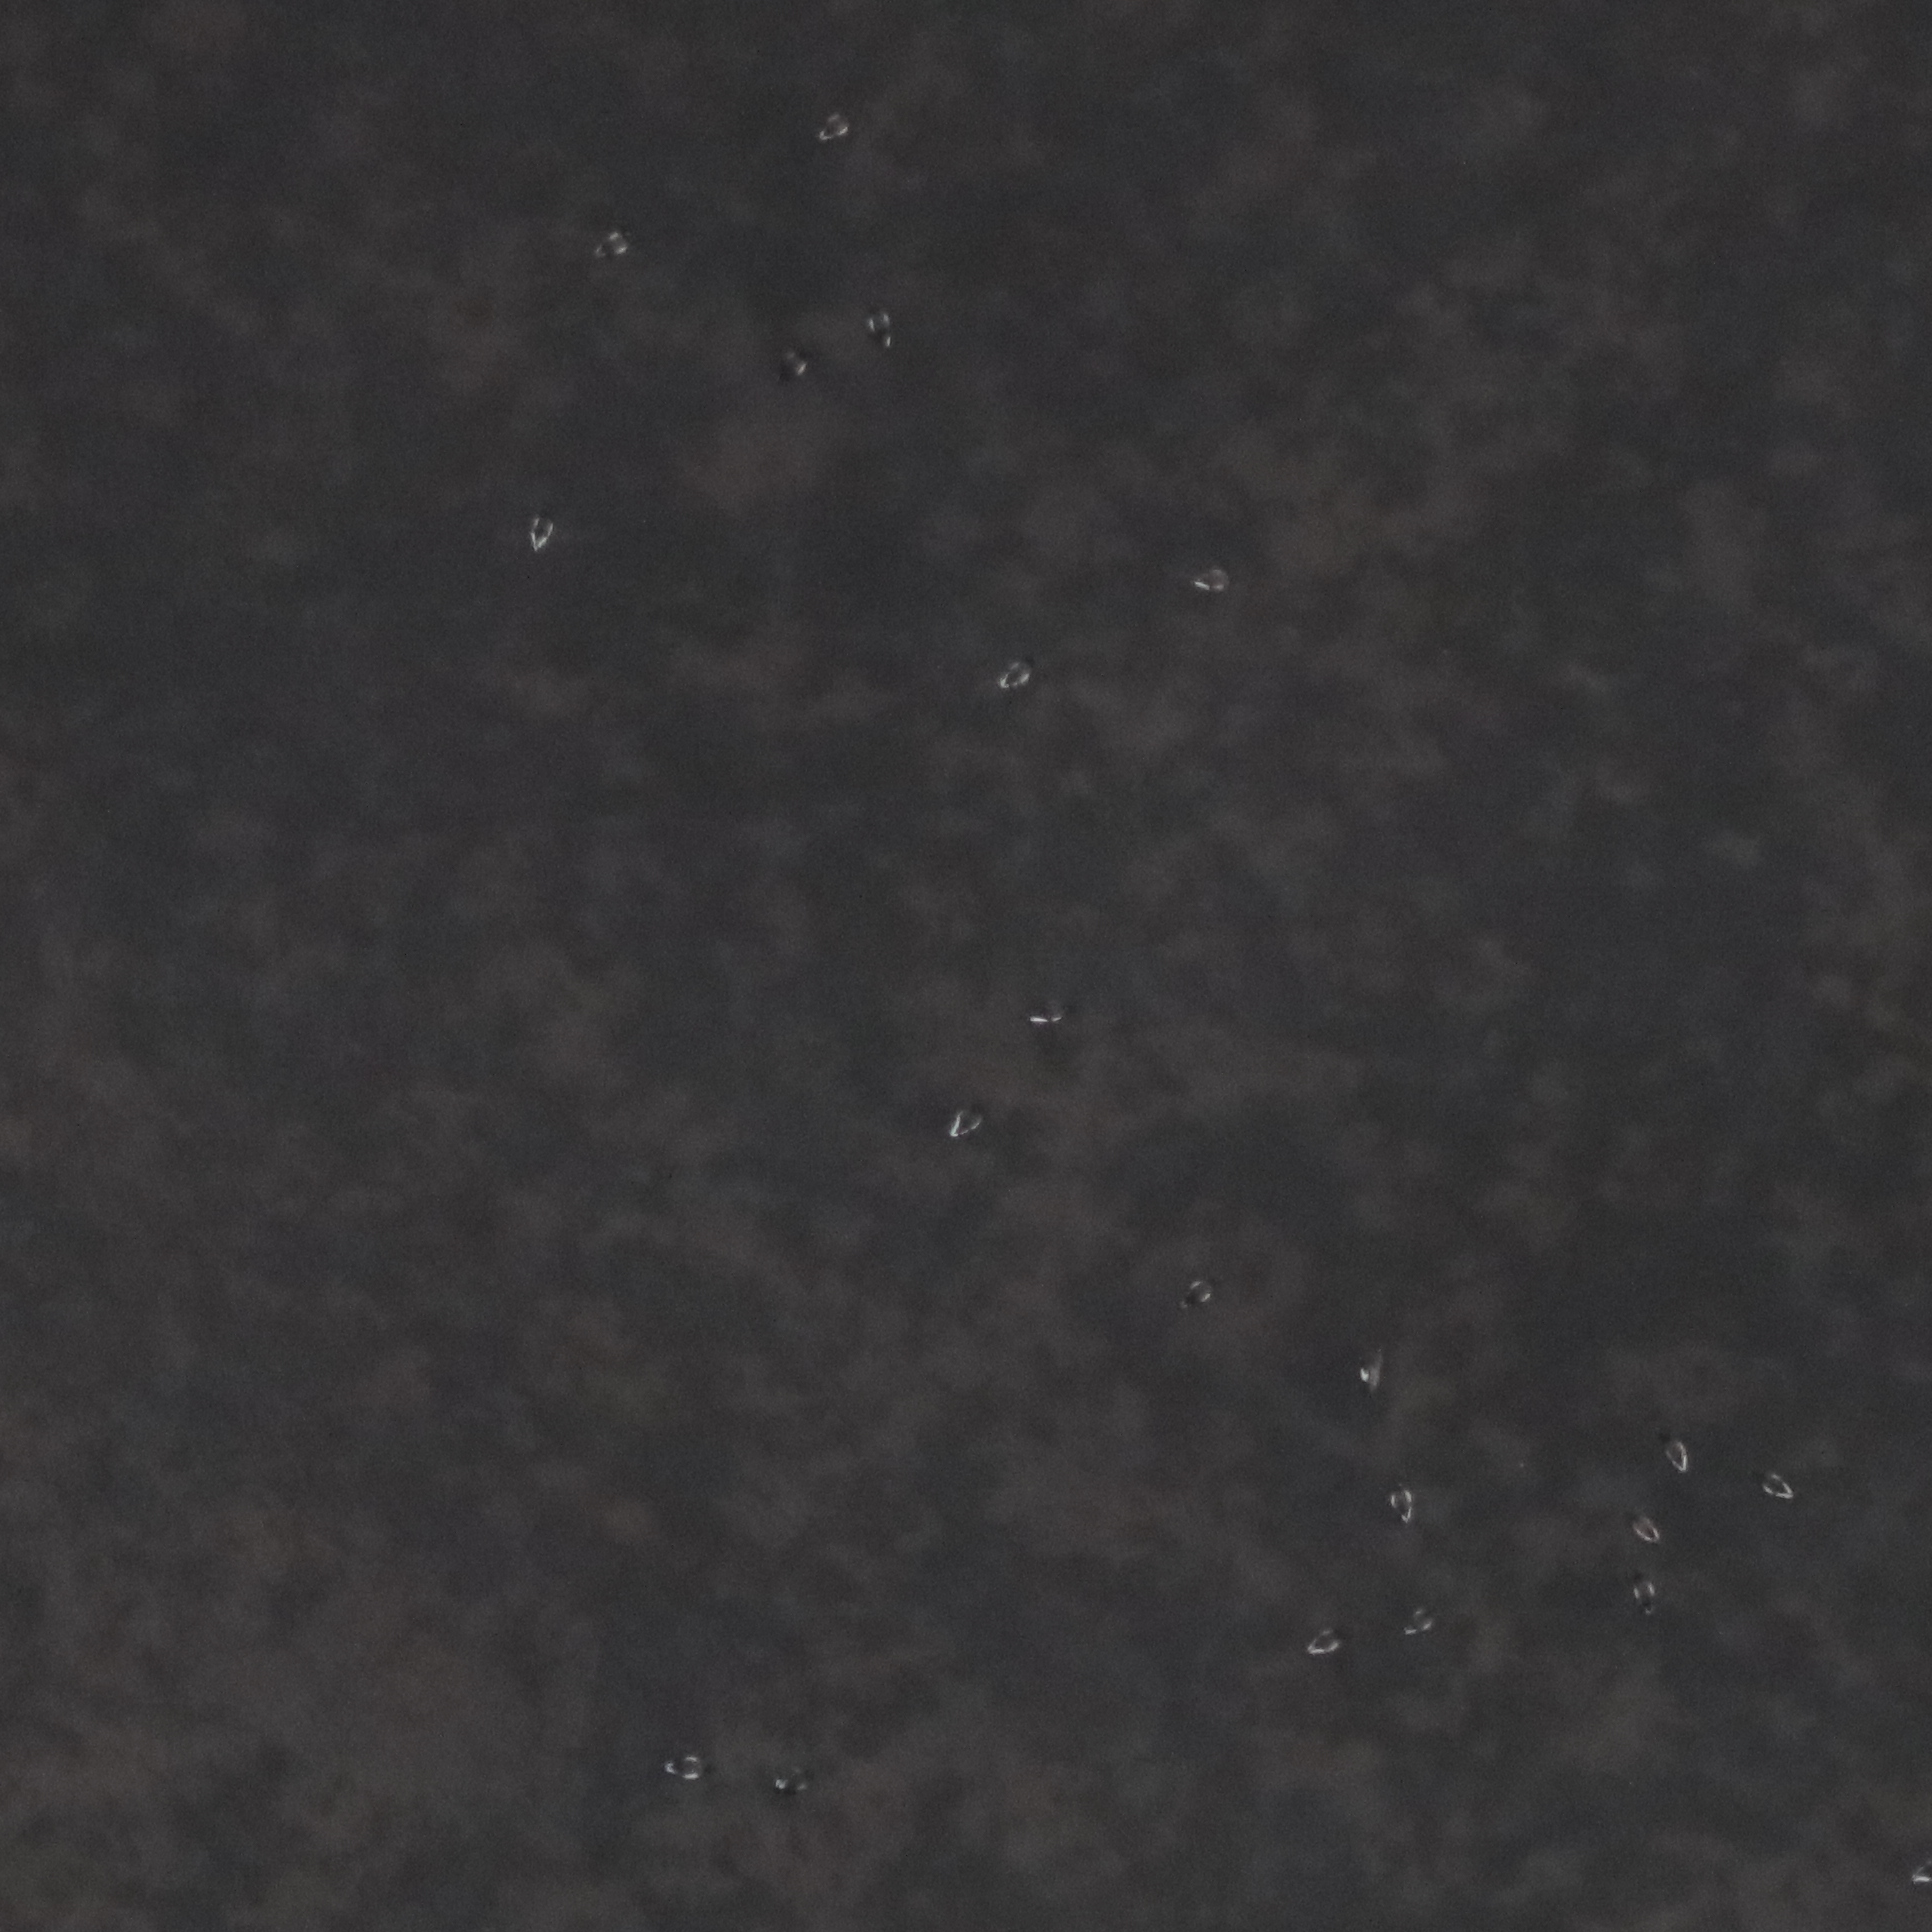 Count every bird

21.